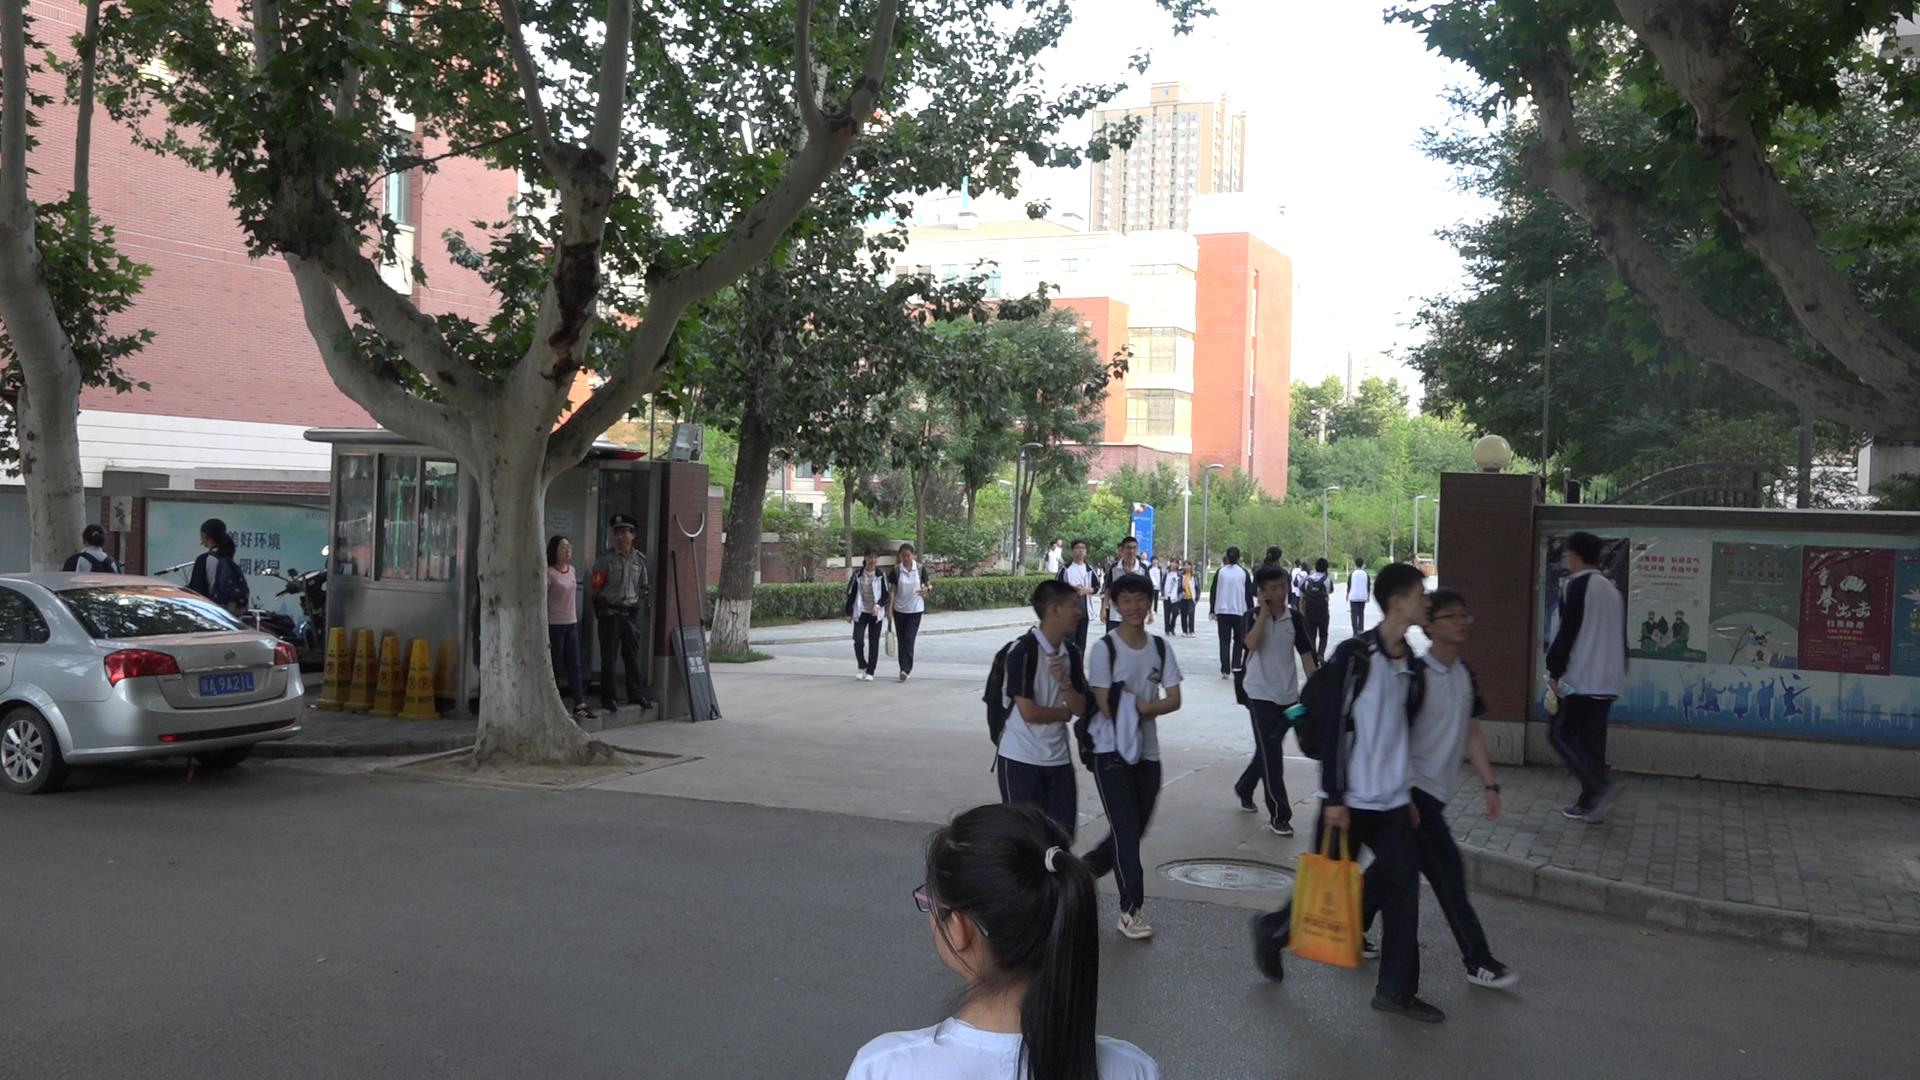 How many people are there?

29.